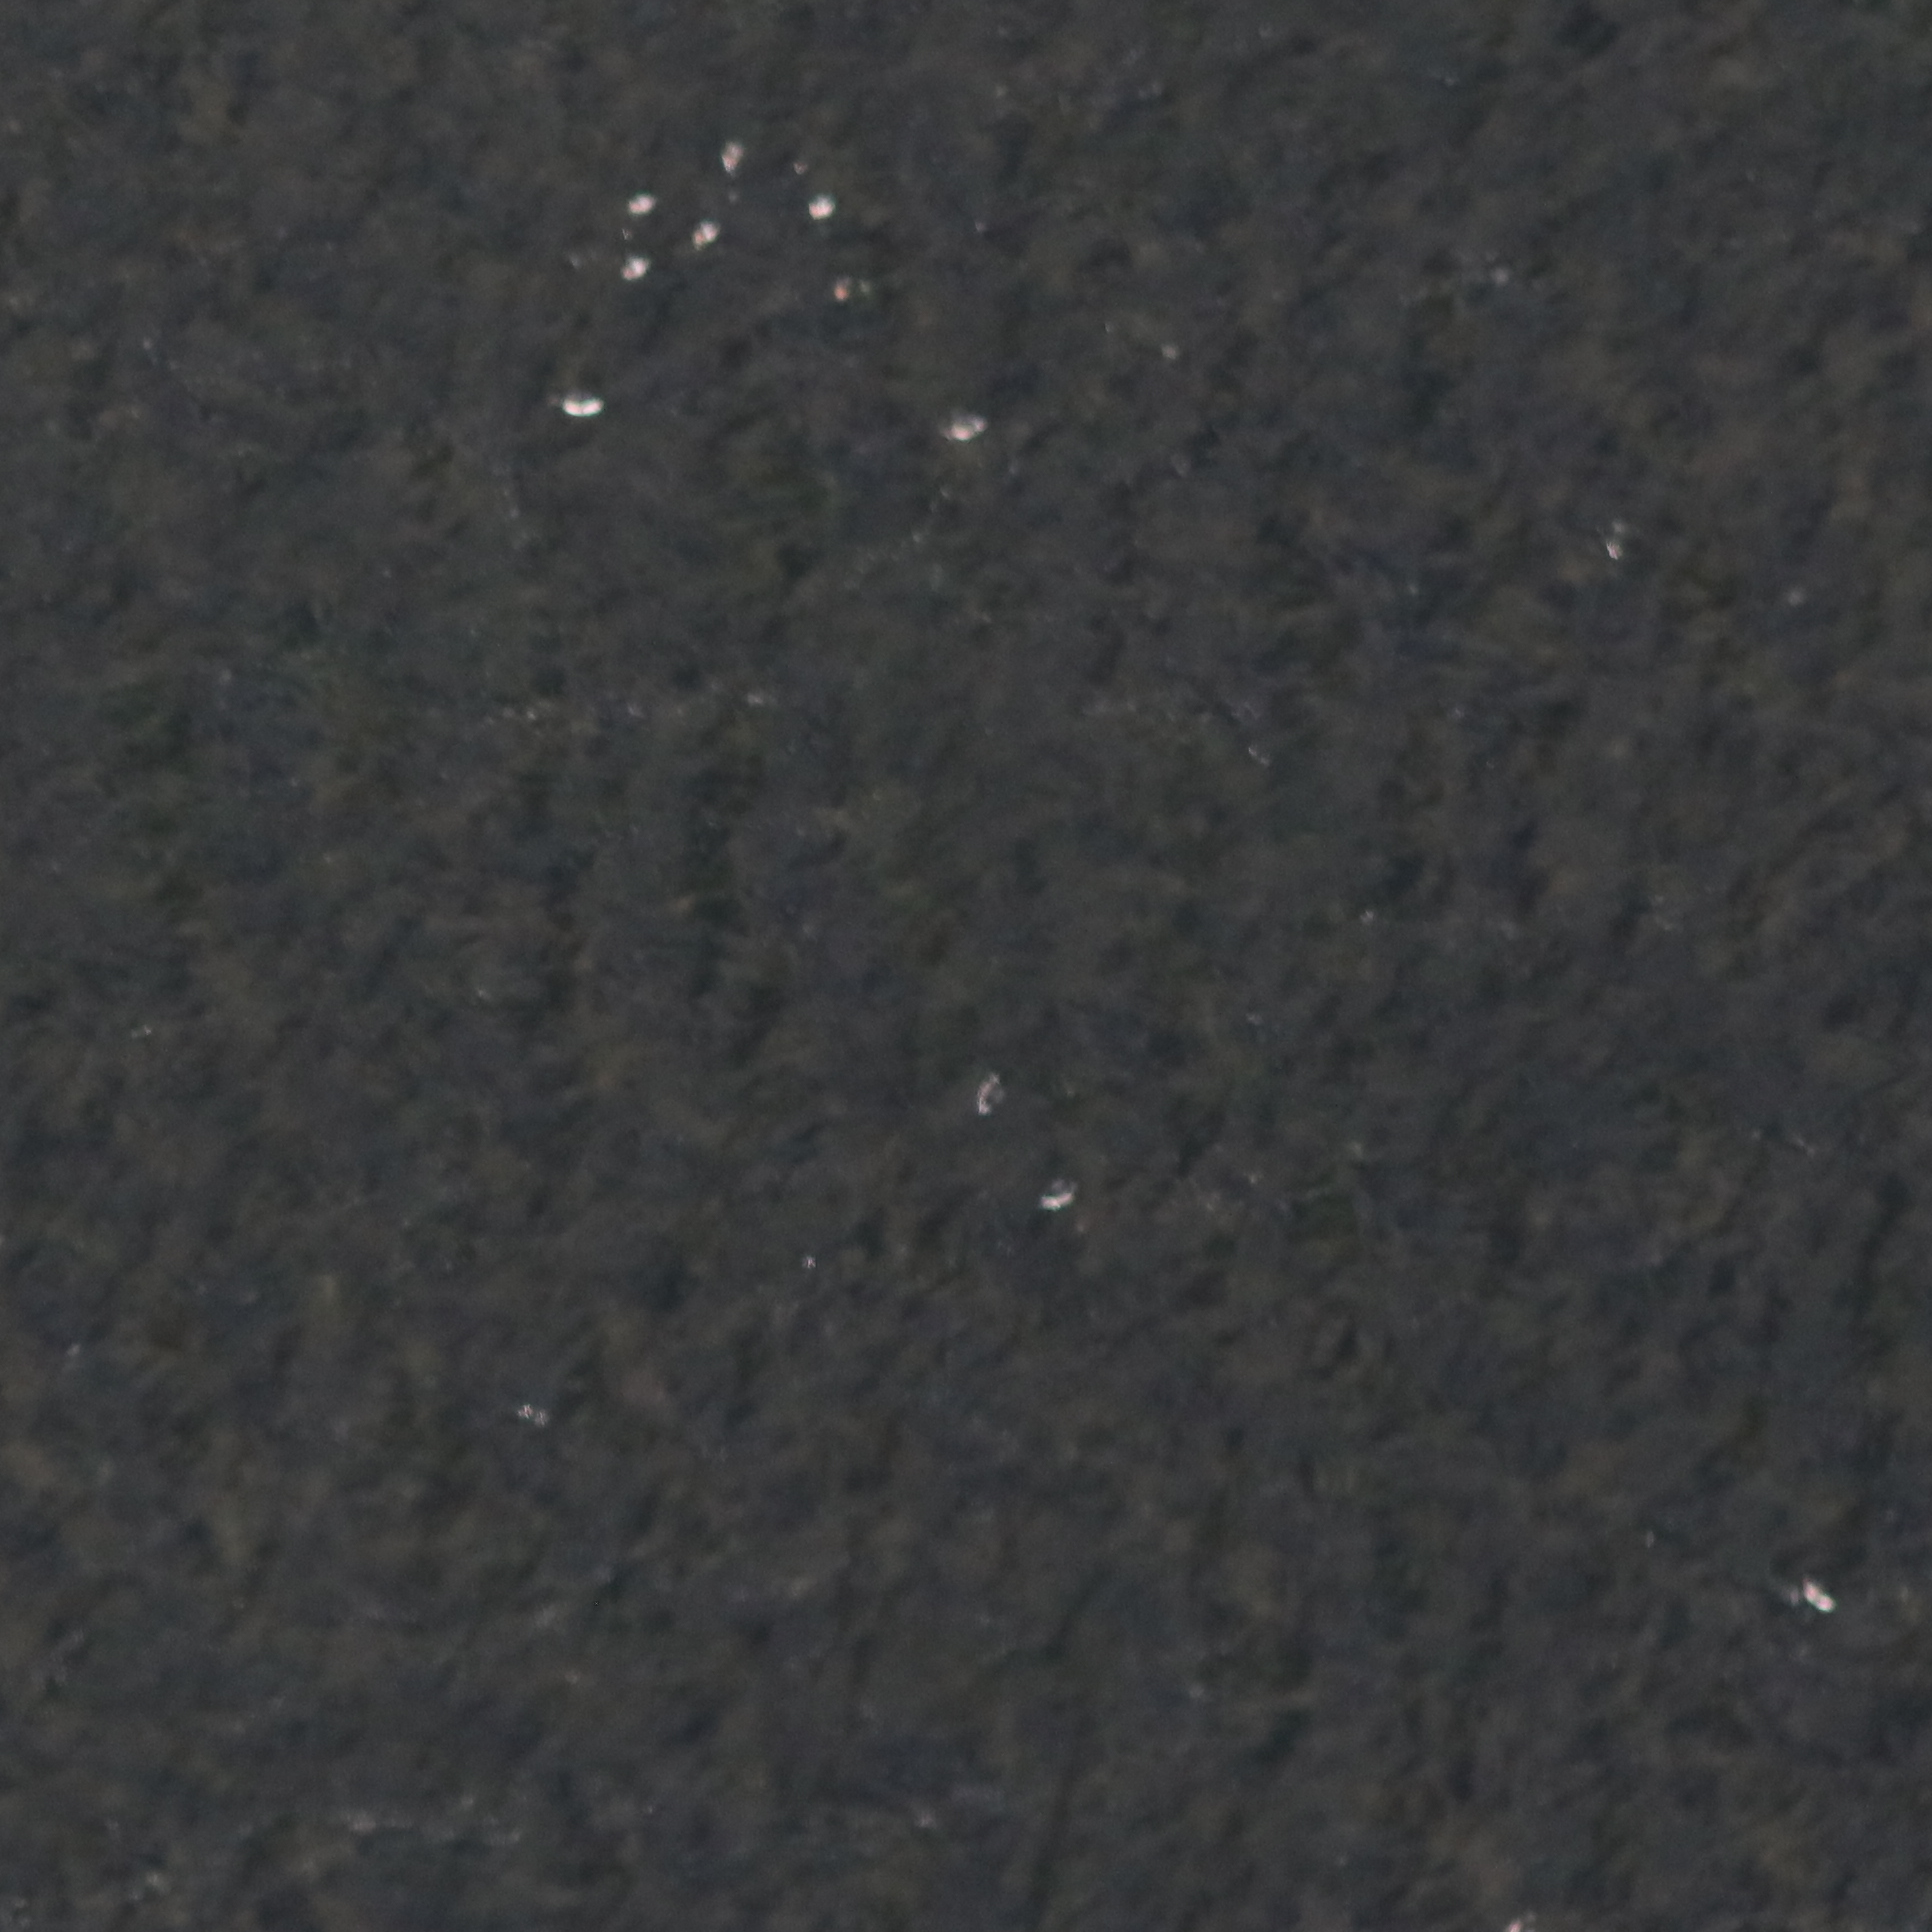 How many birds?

11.